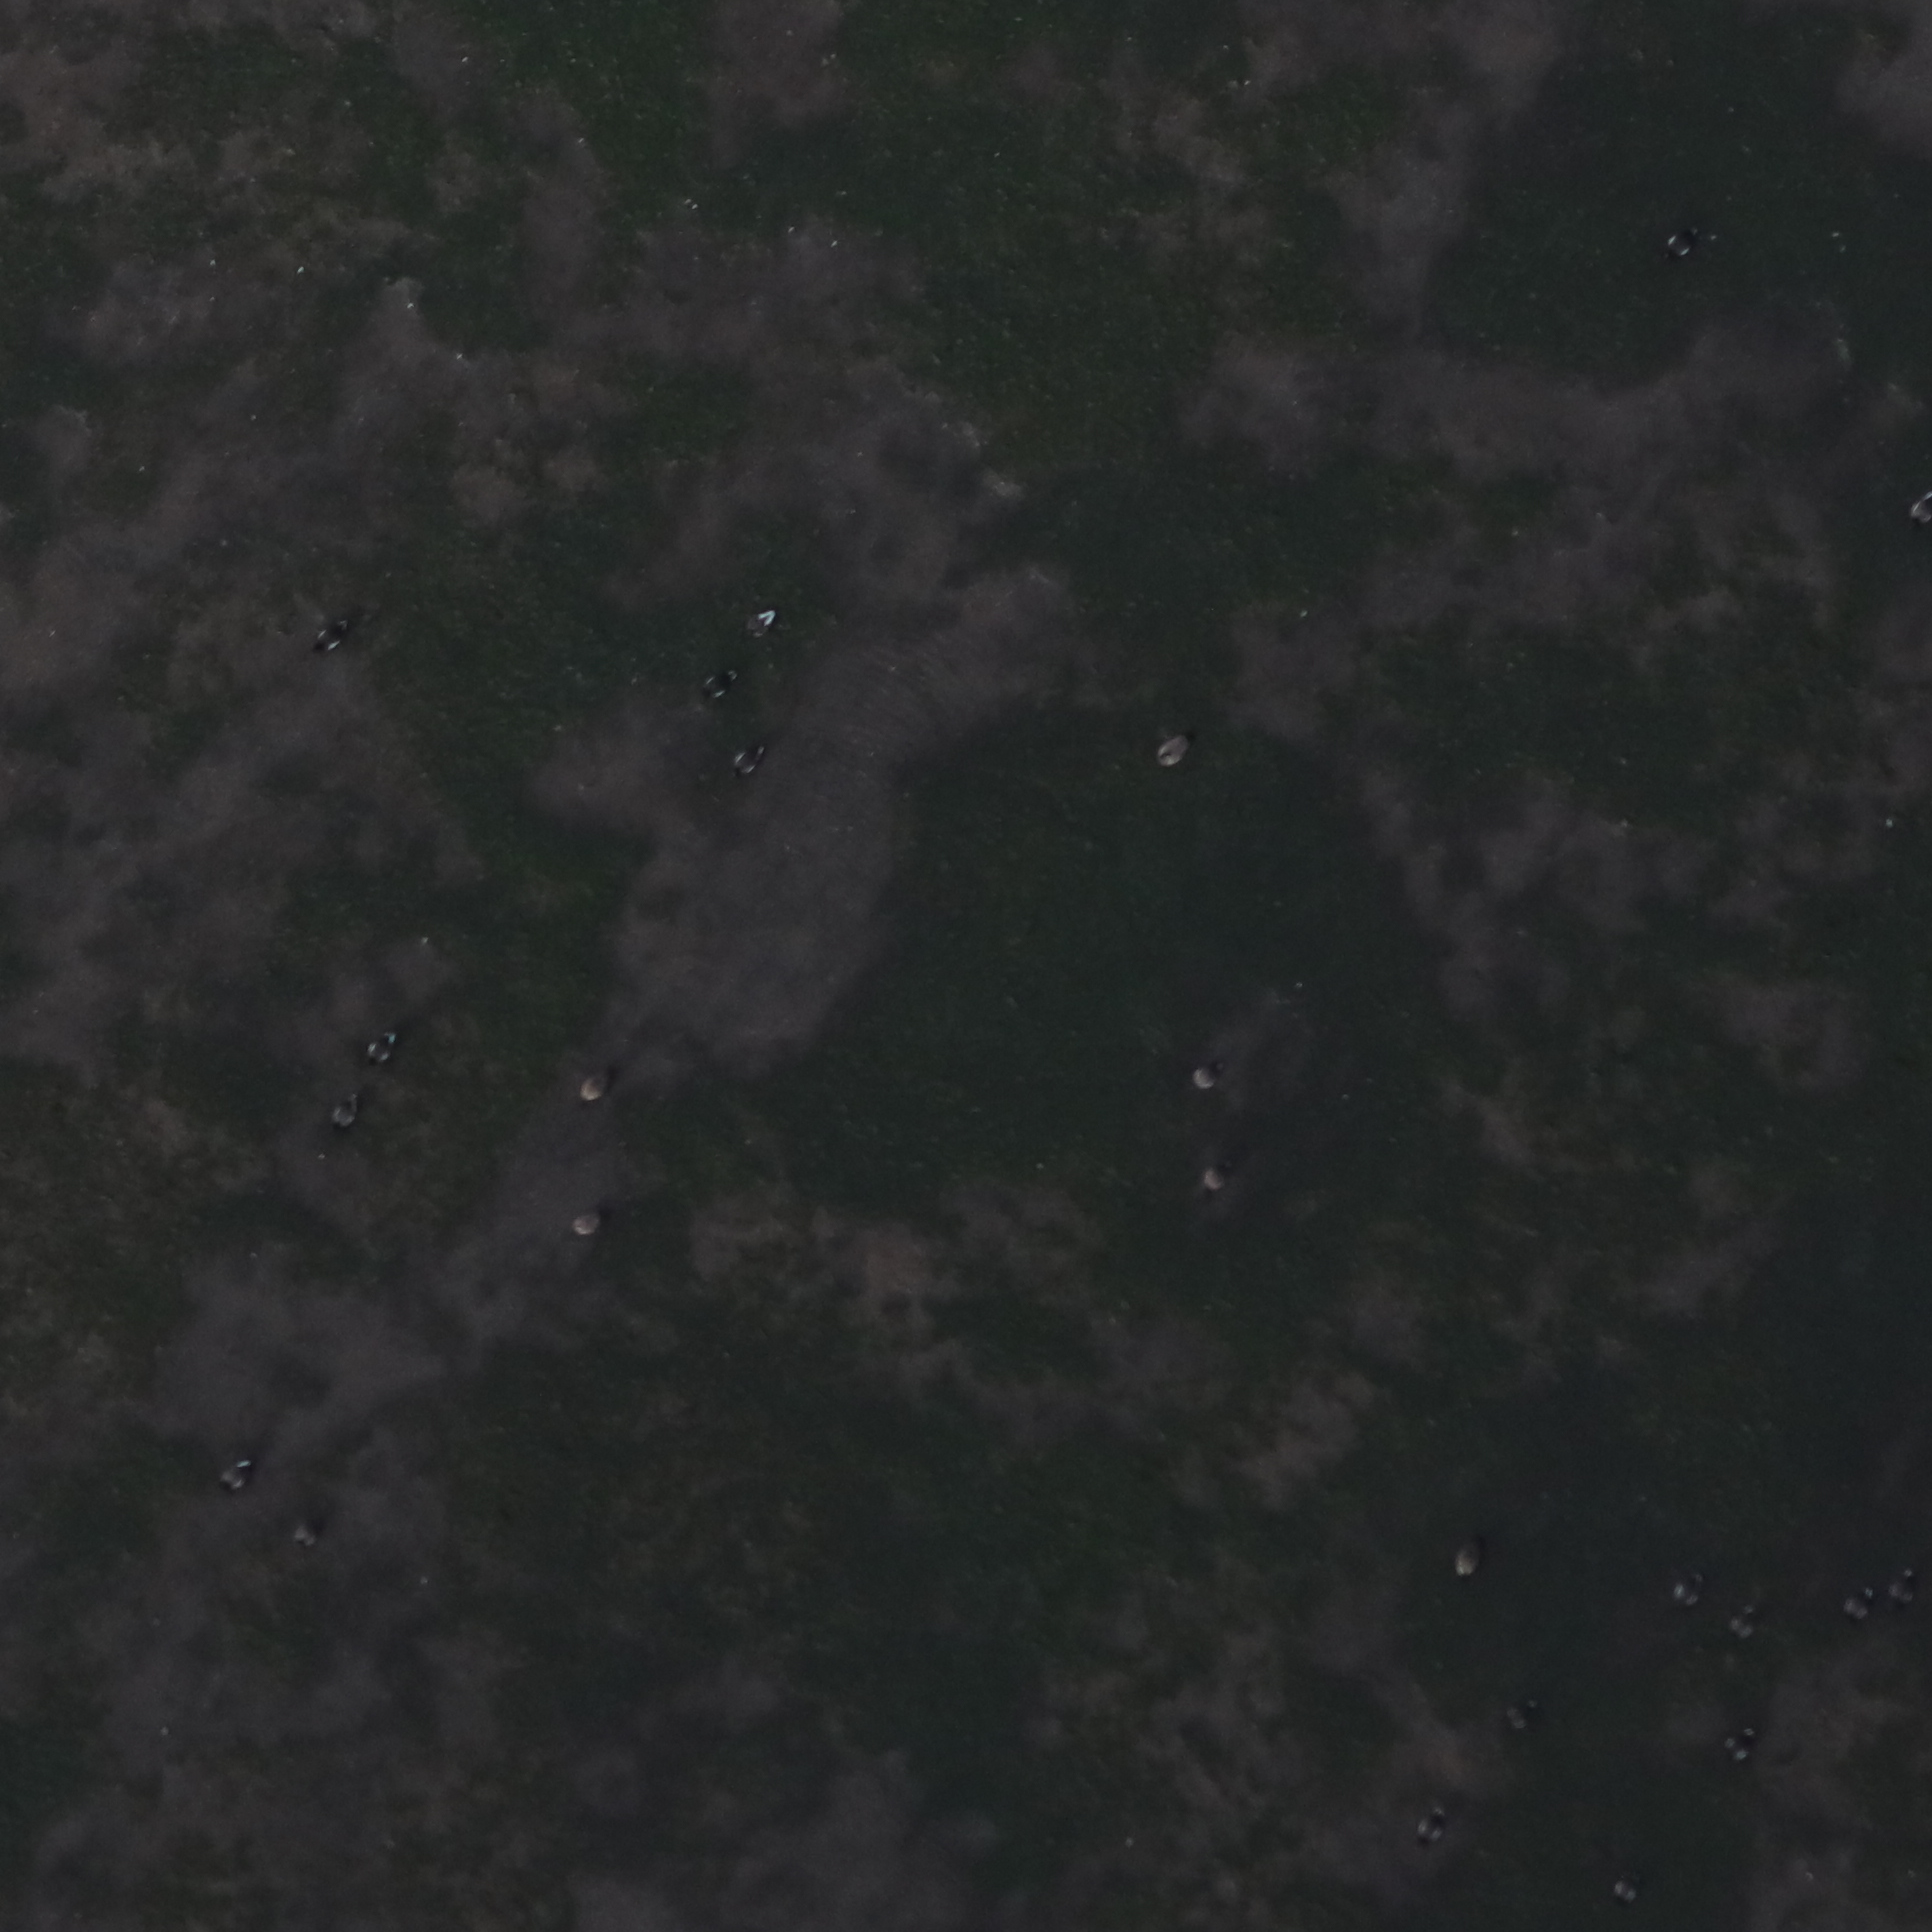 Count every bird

24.